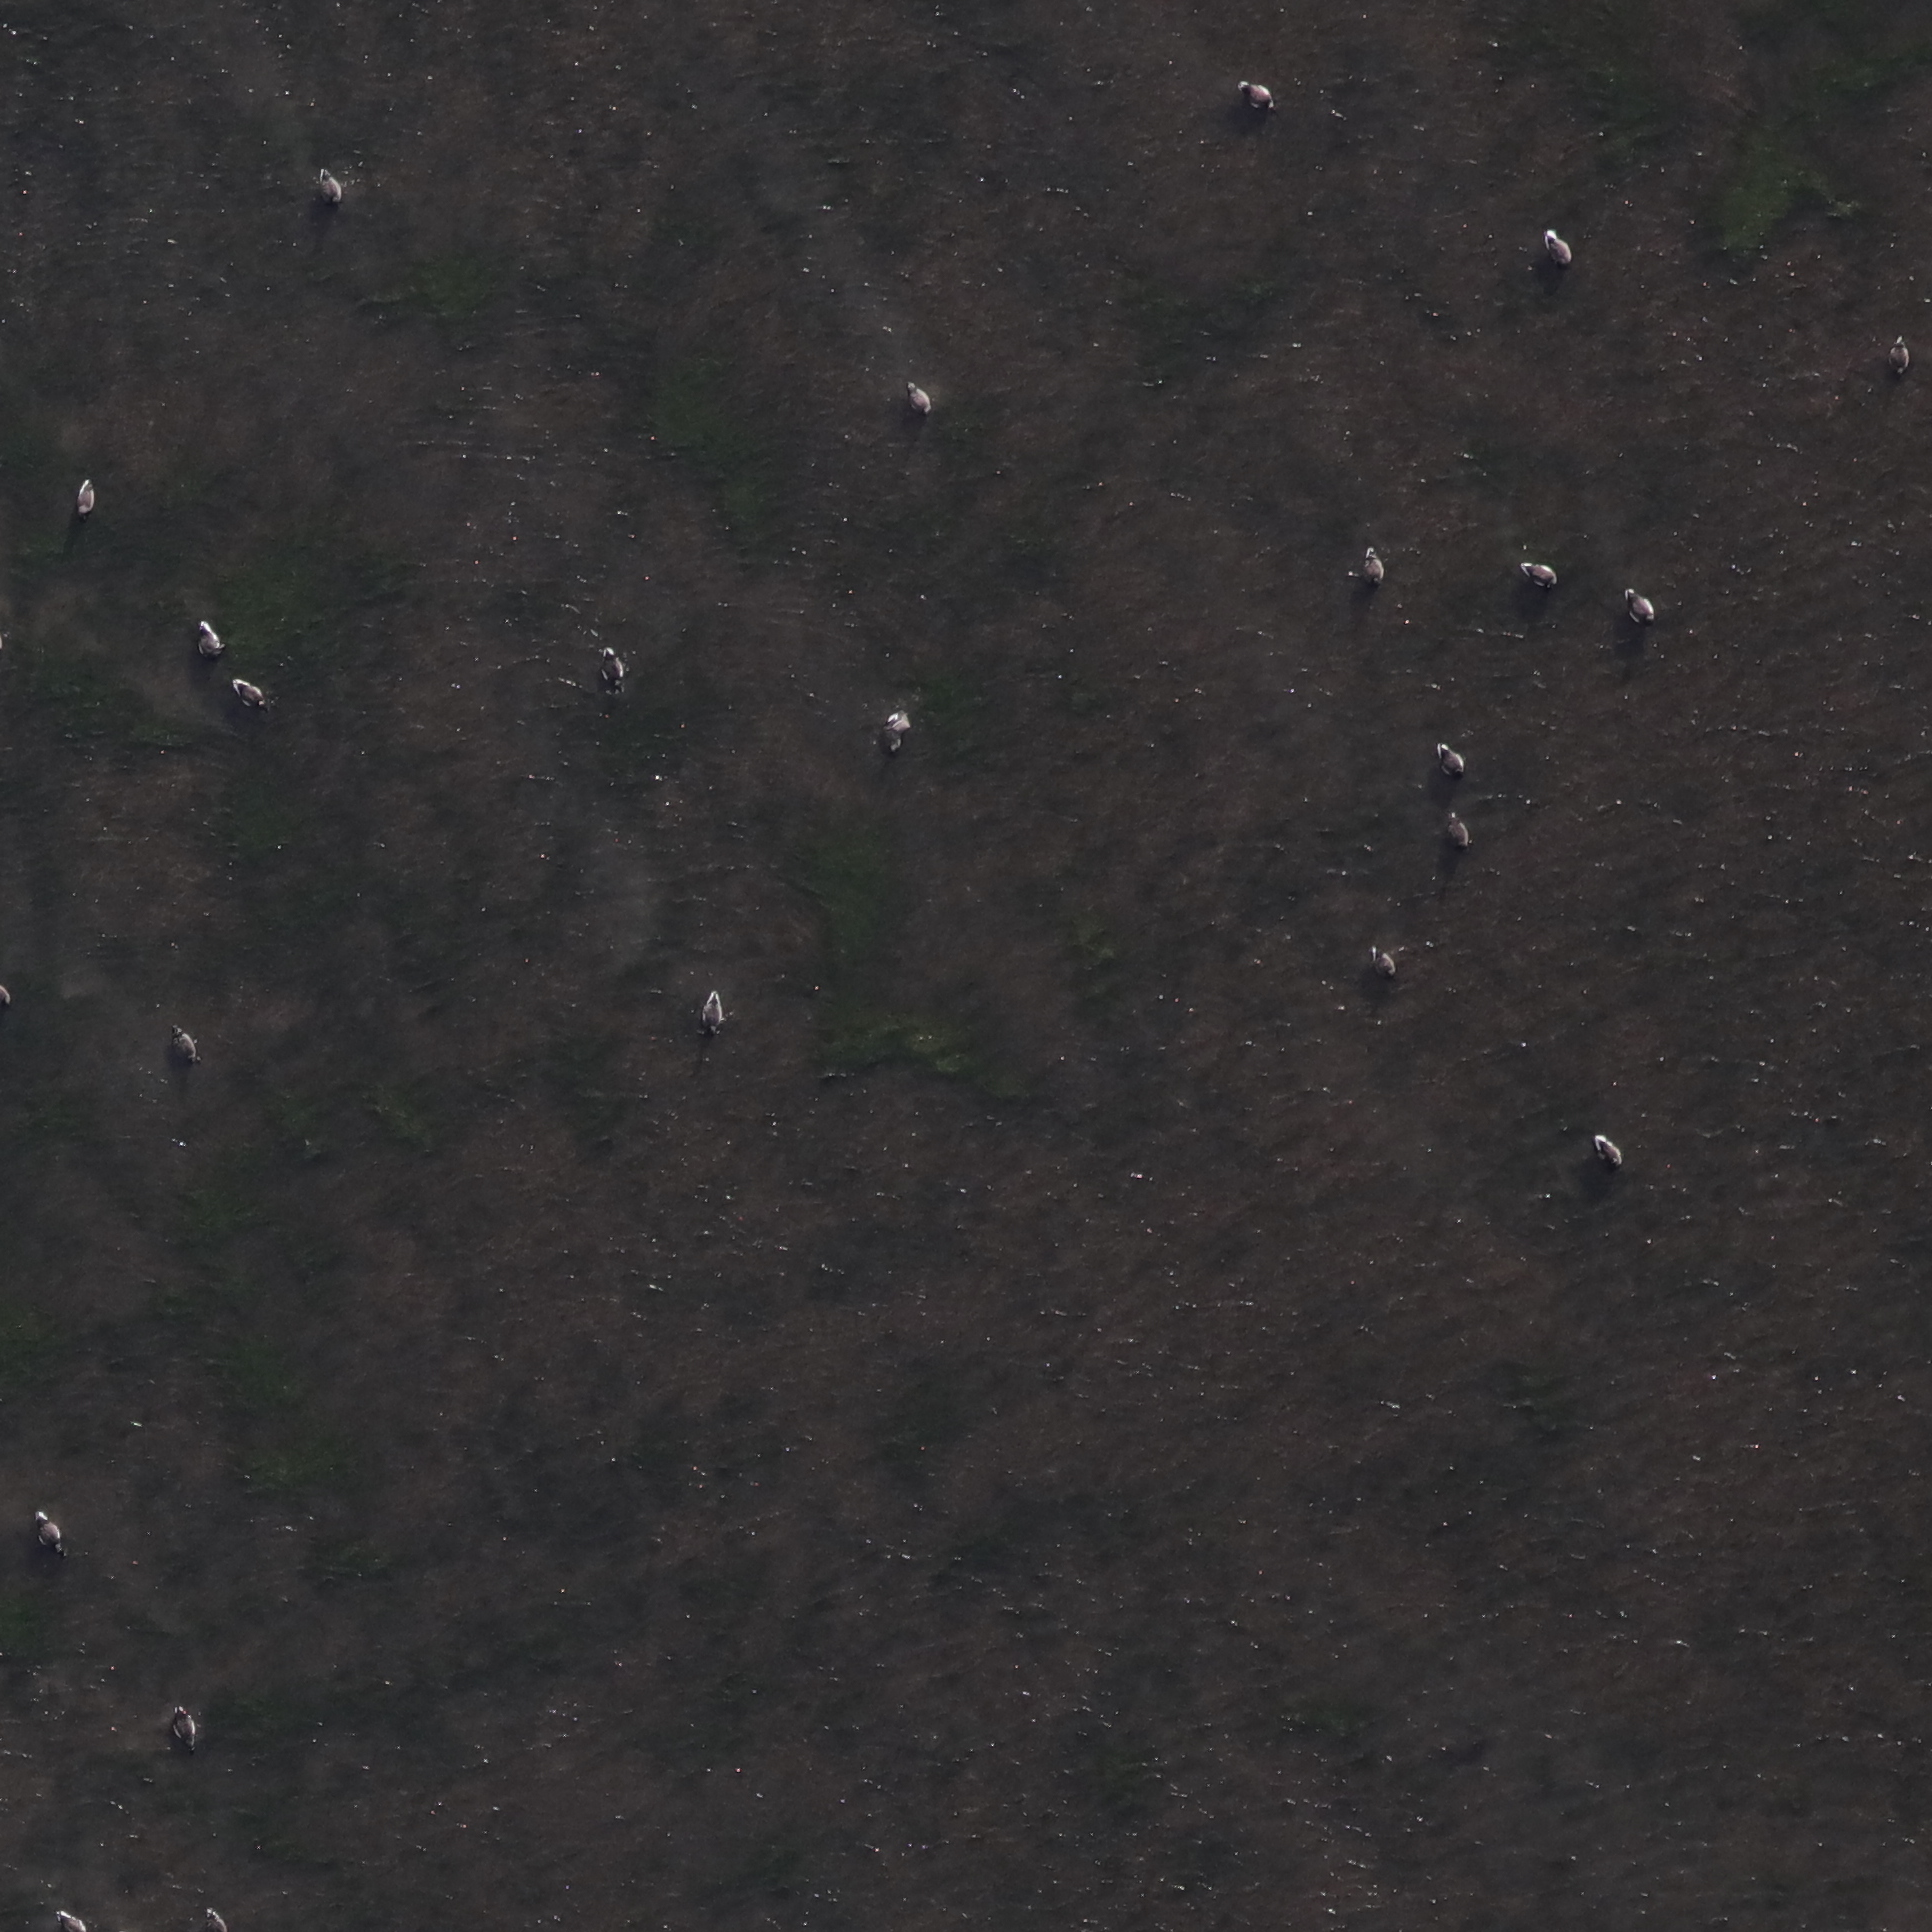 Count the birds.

23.